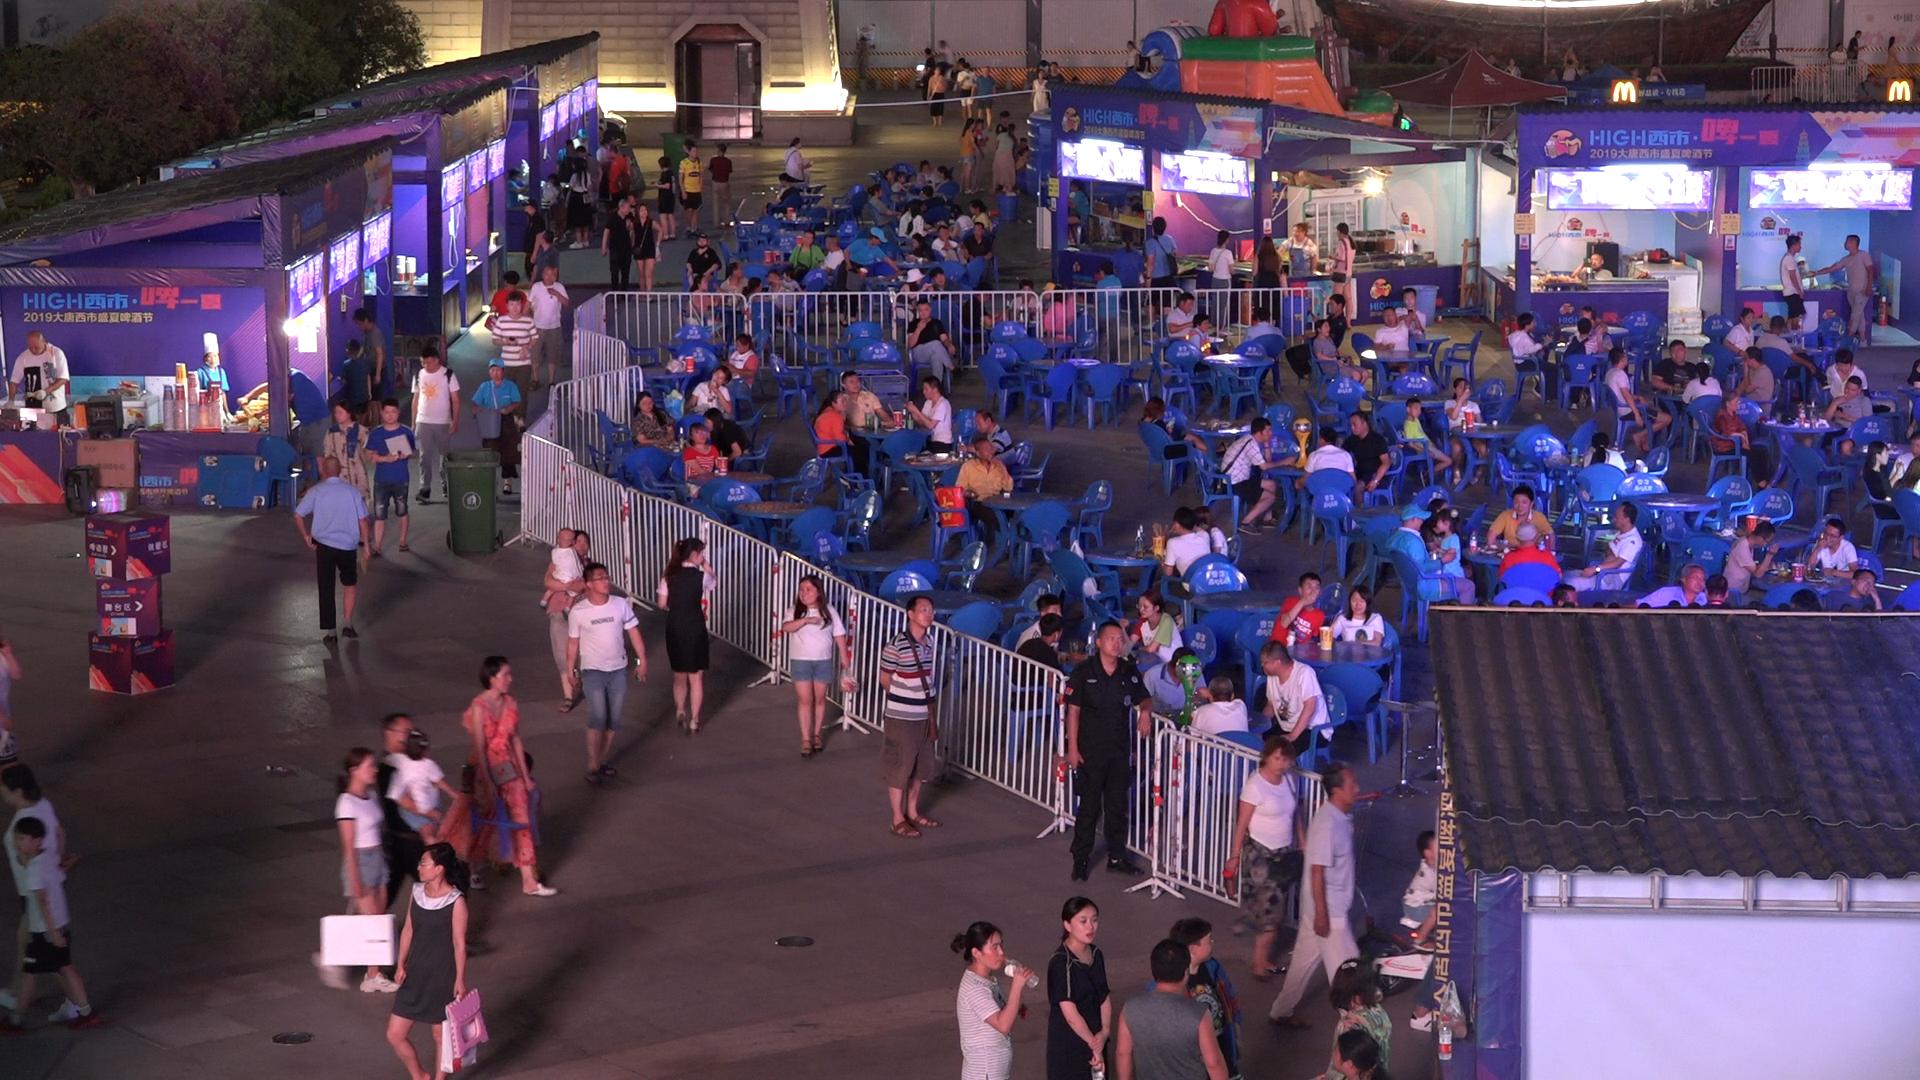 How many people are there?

185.